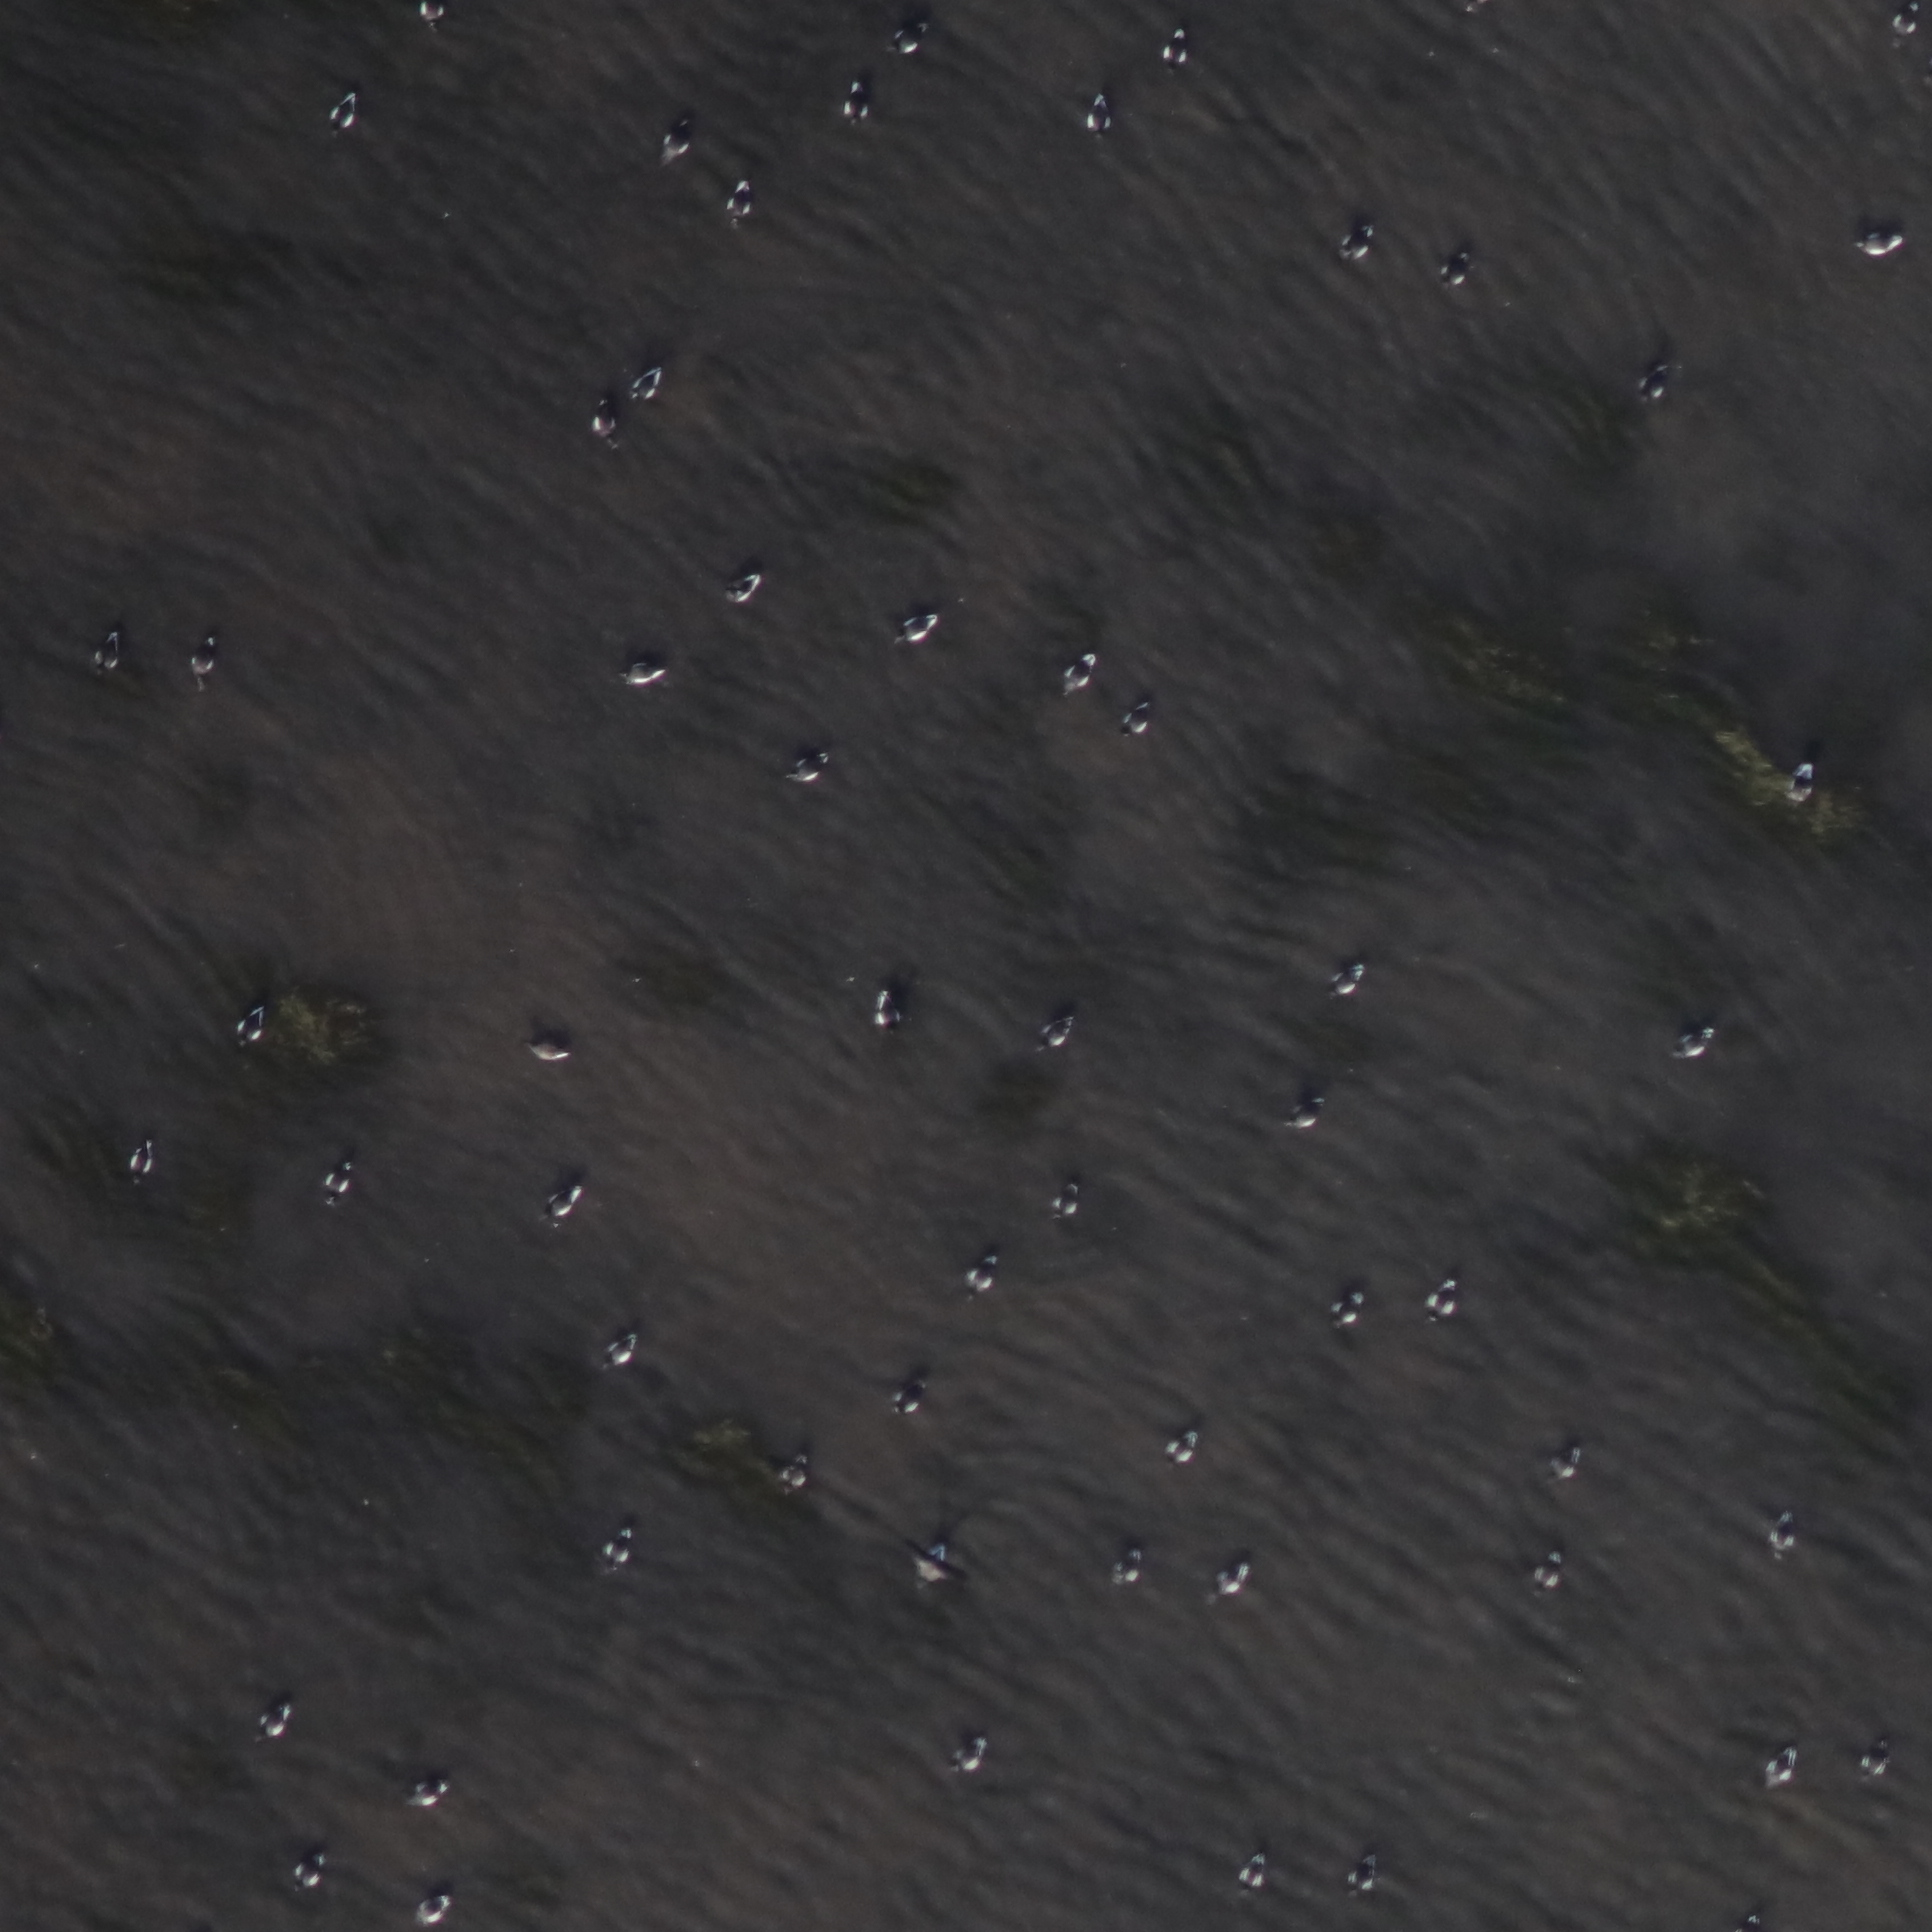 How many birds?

58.